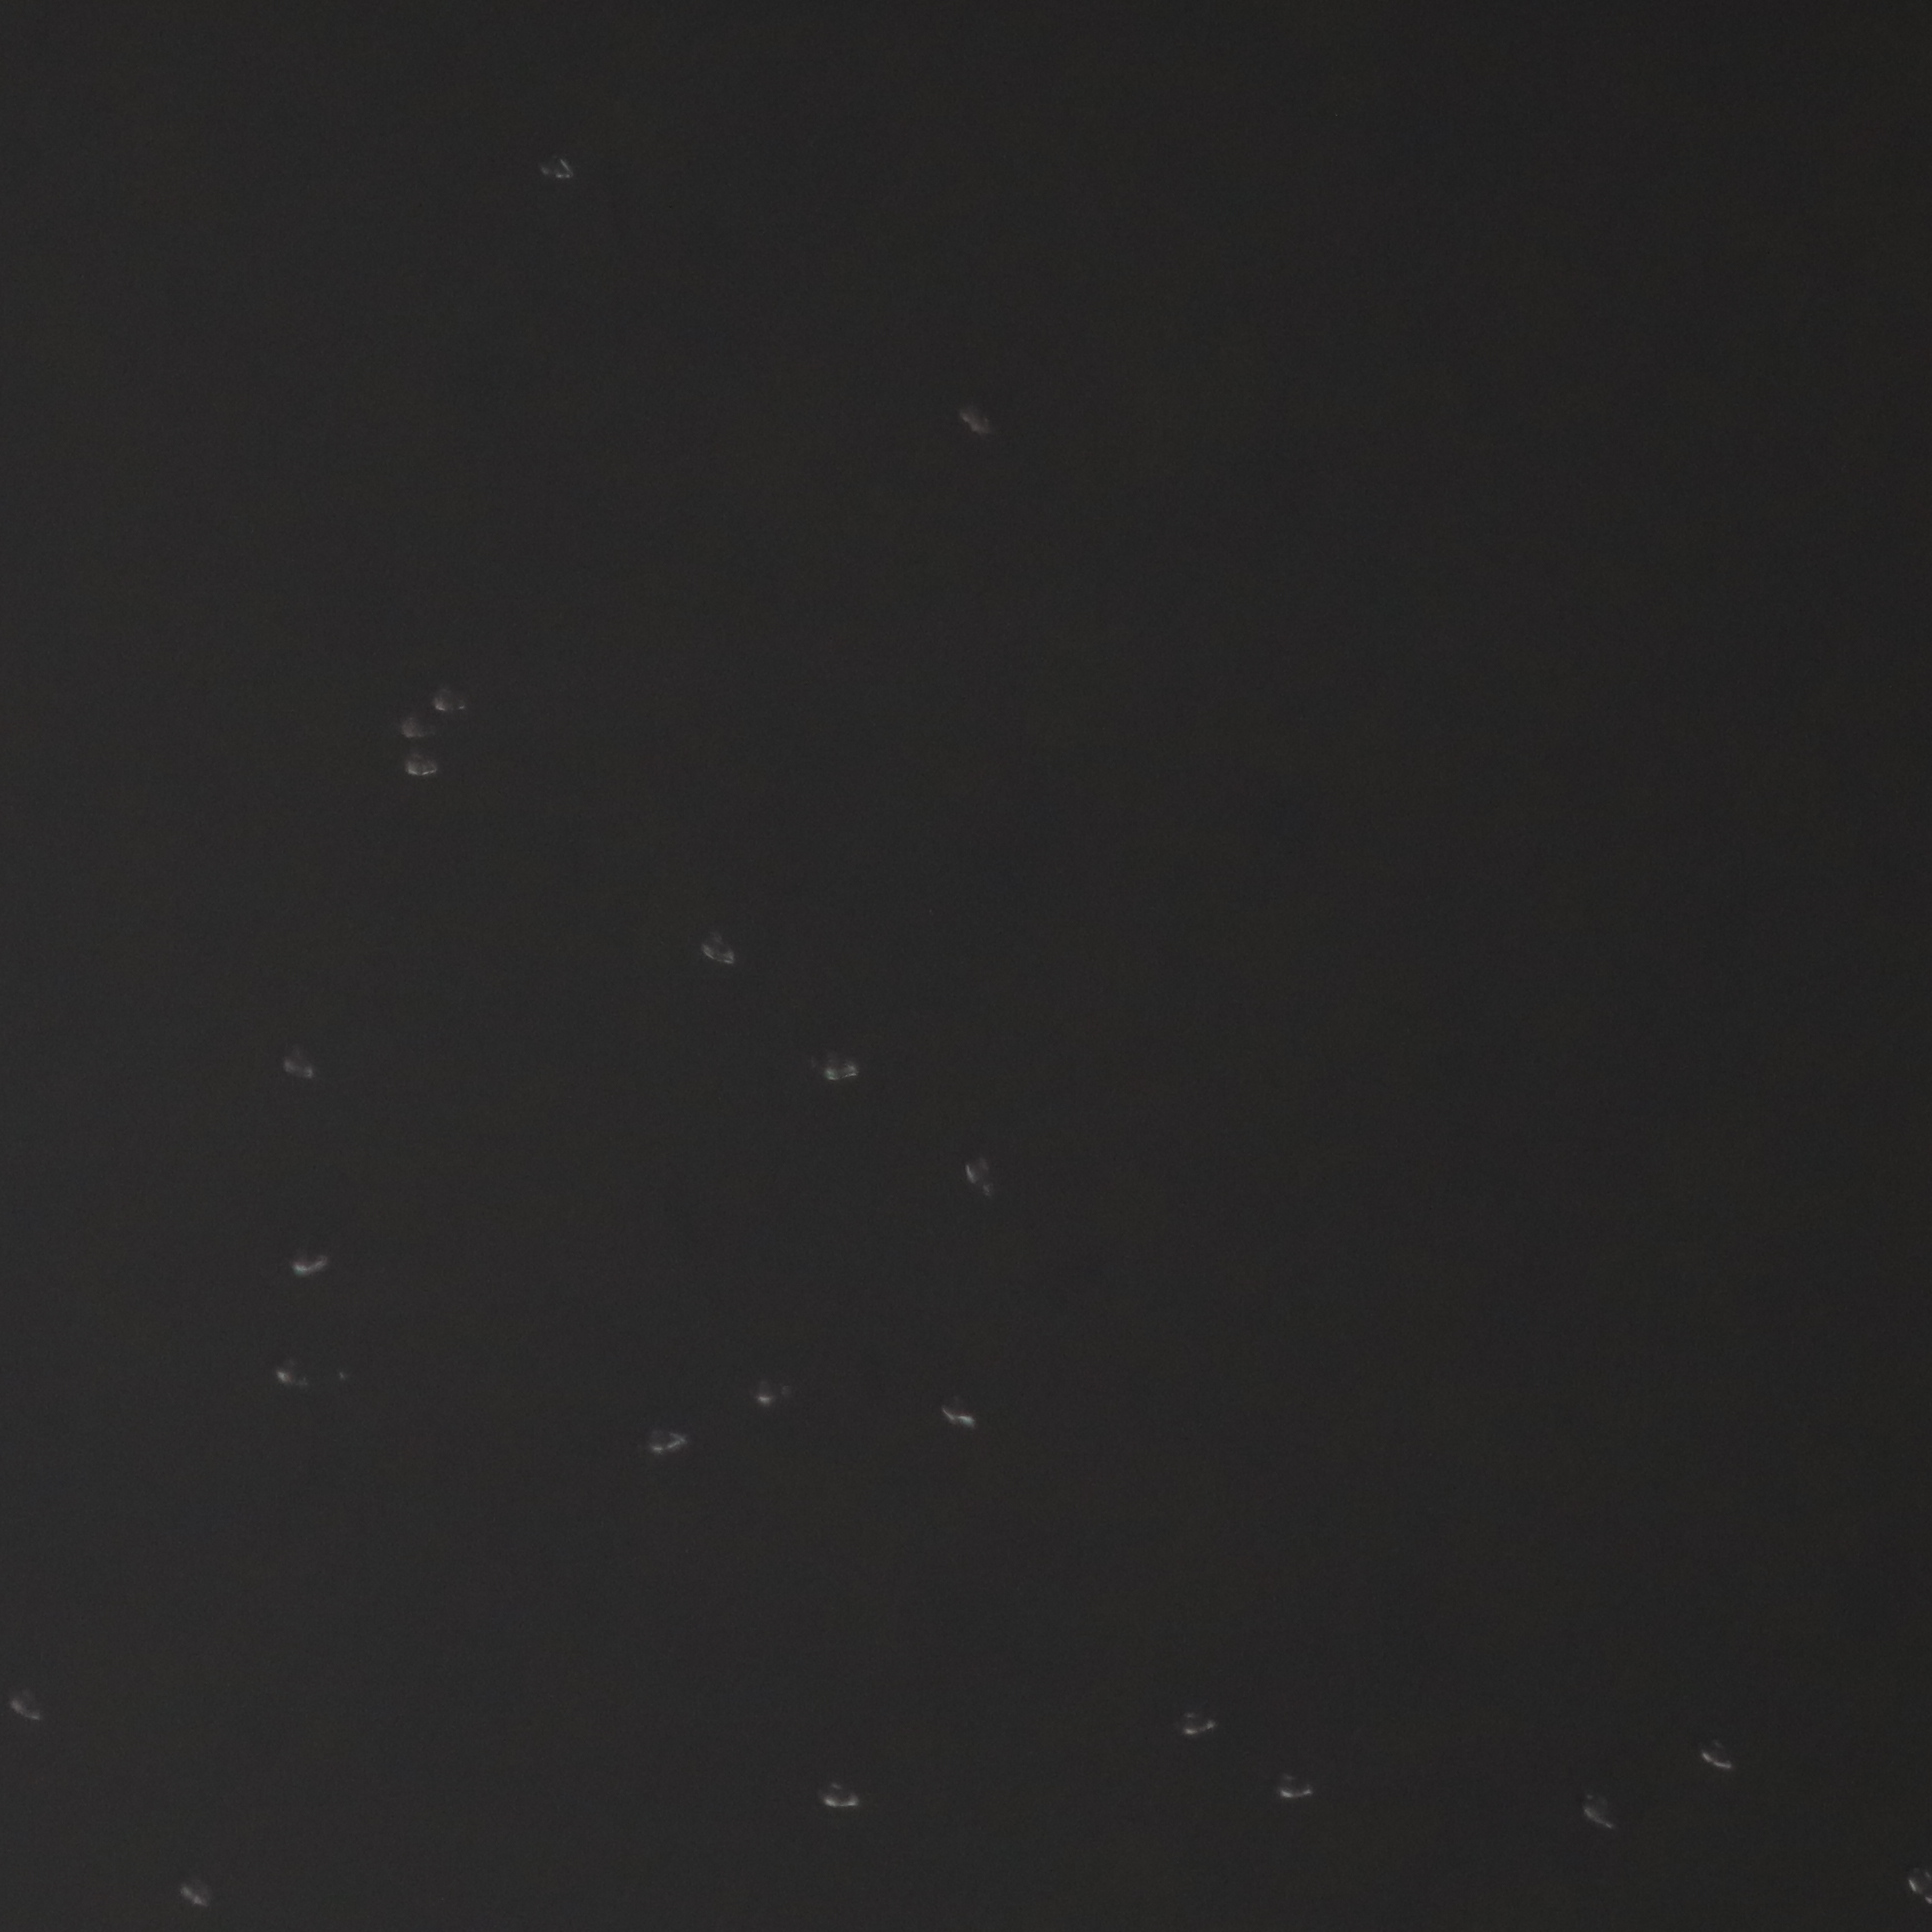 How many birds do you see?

22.